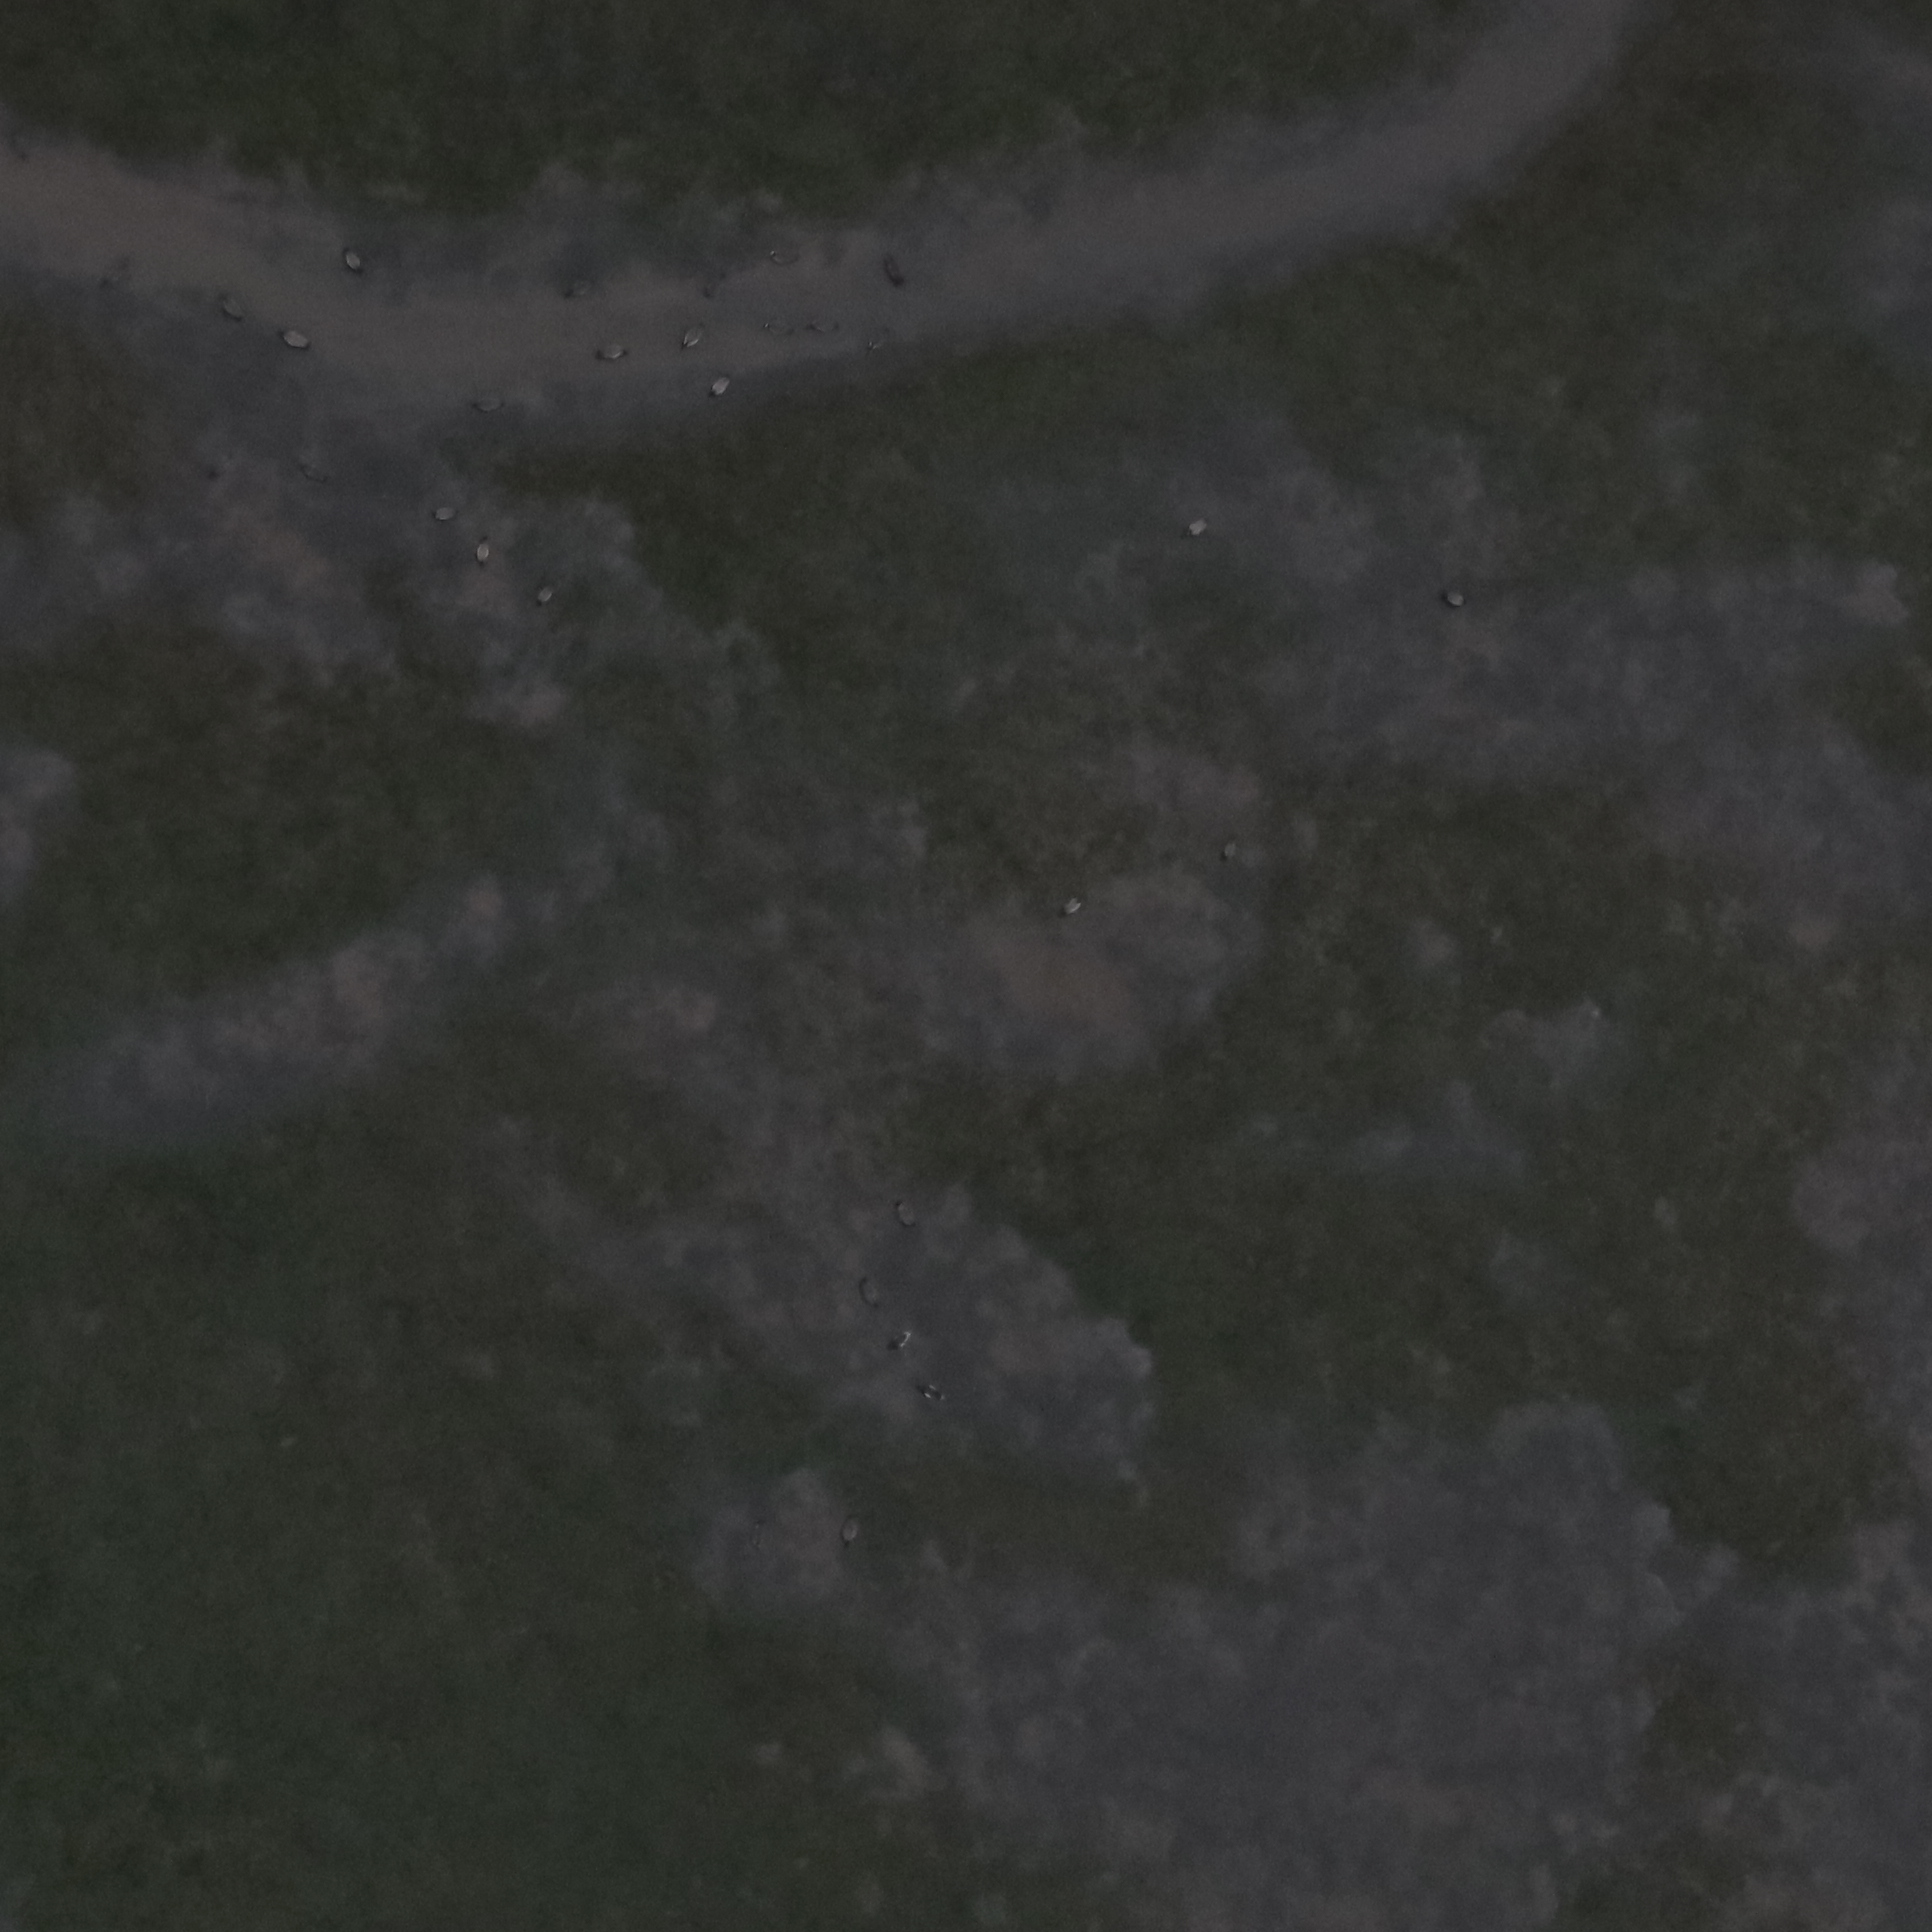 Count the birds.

30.